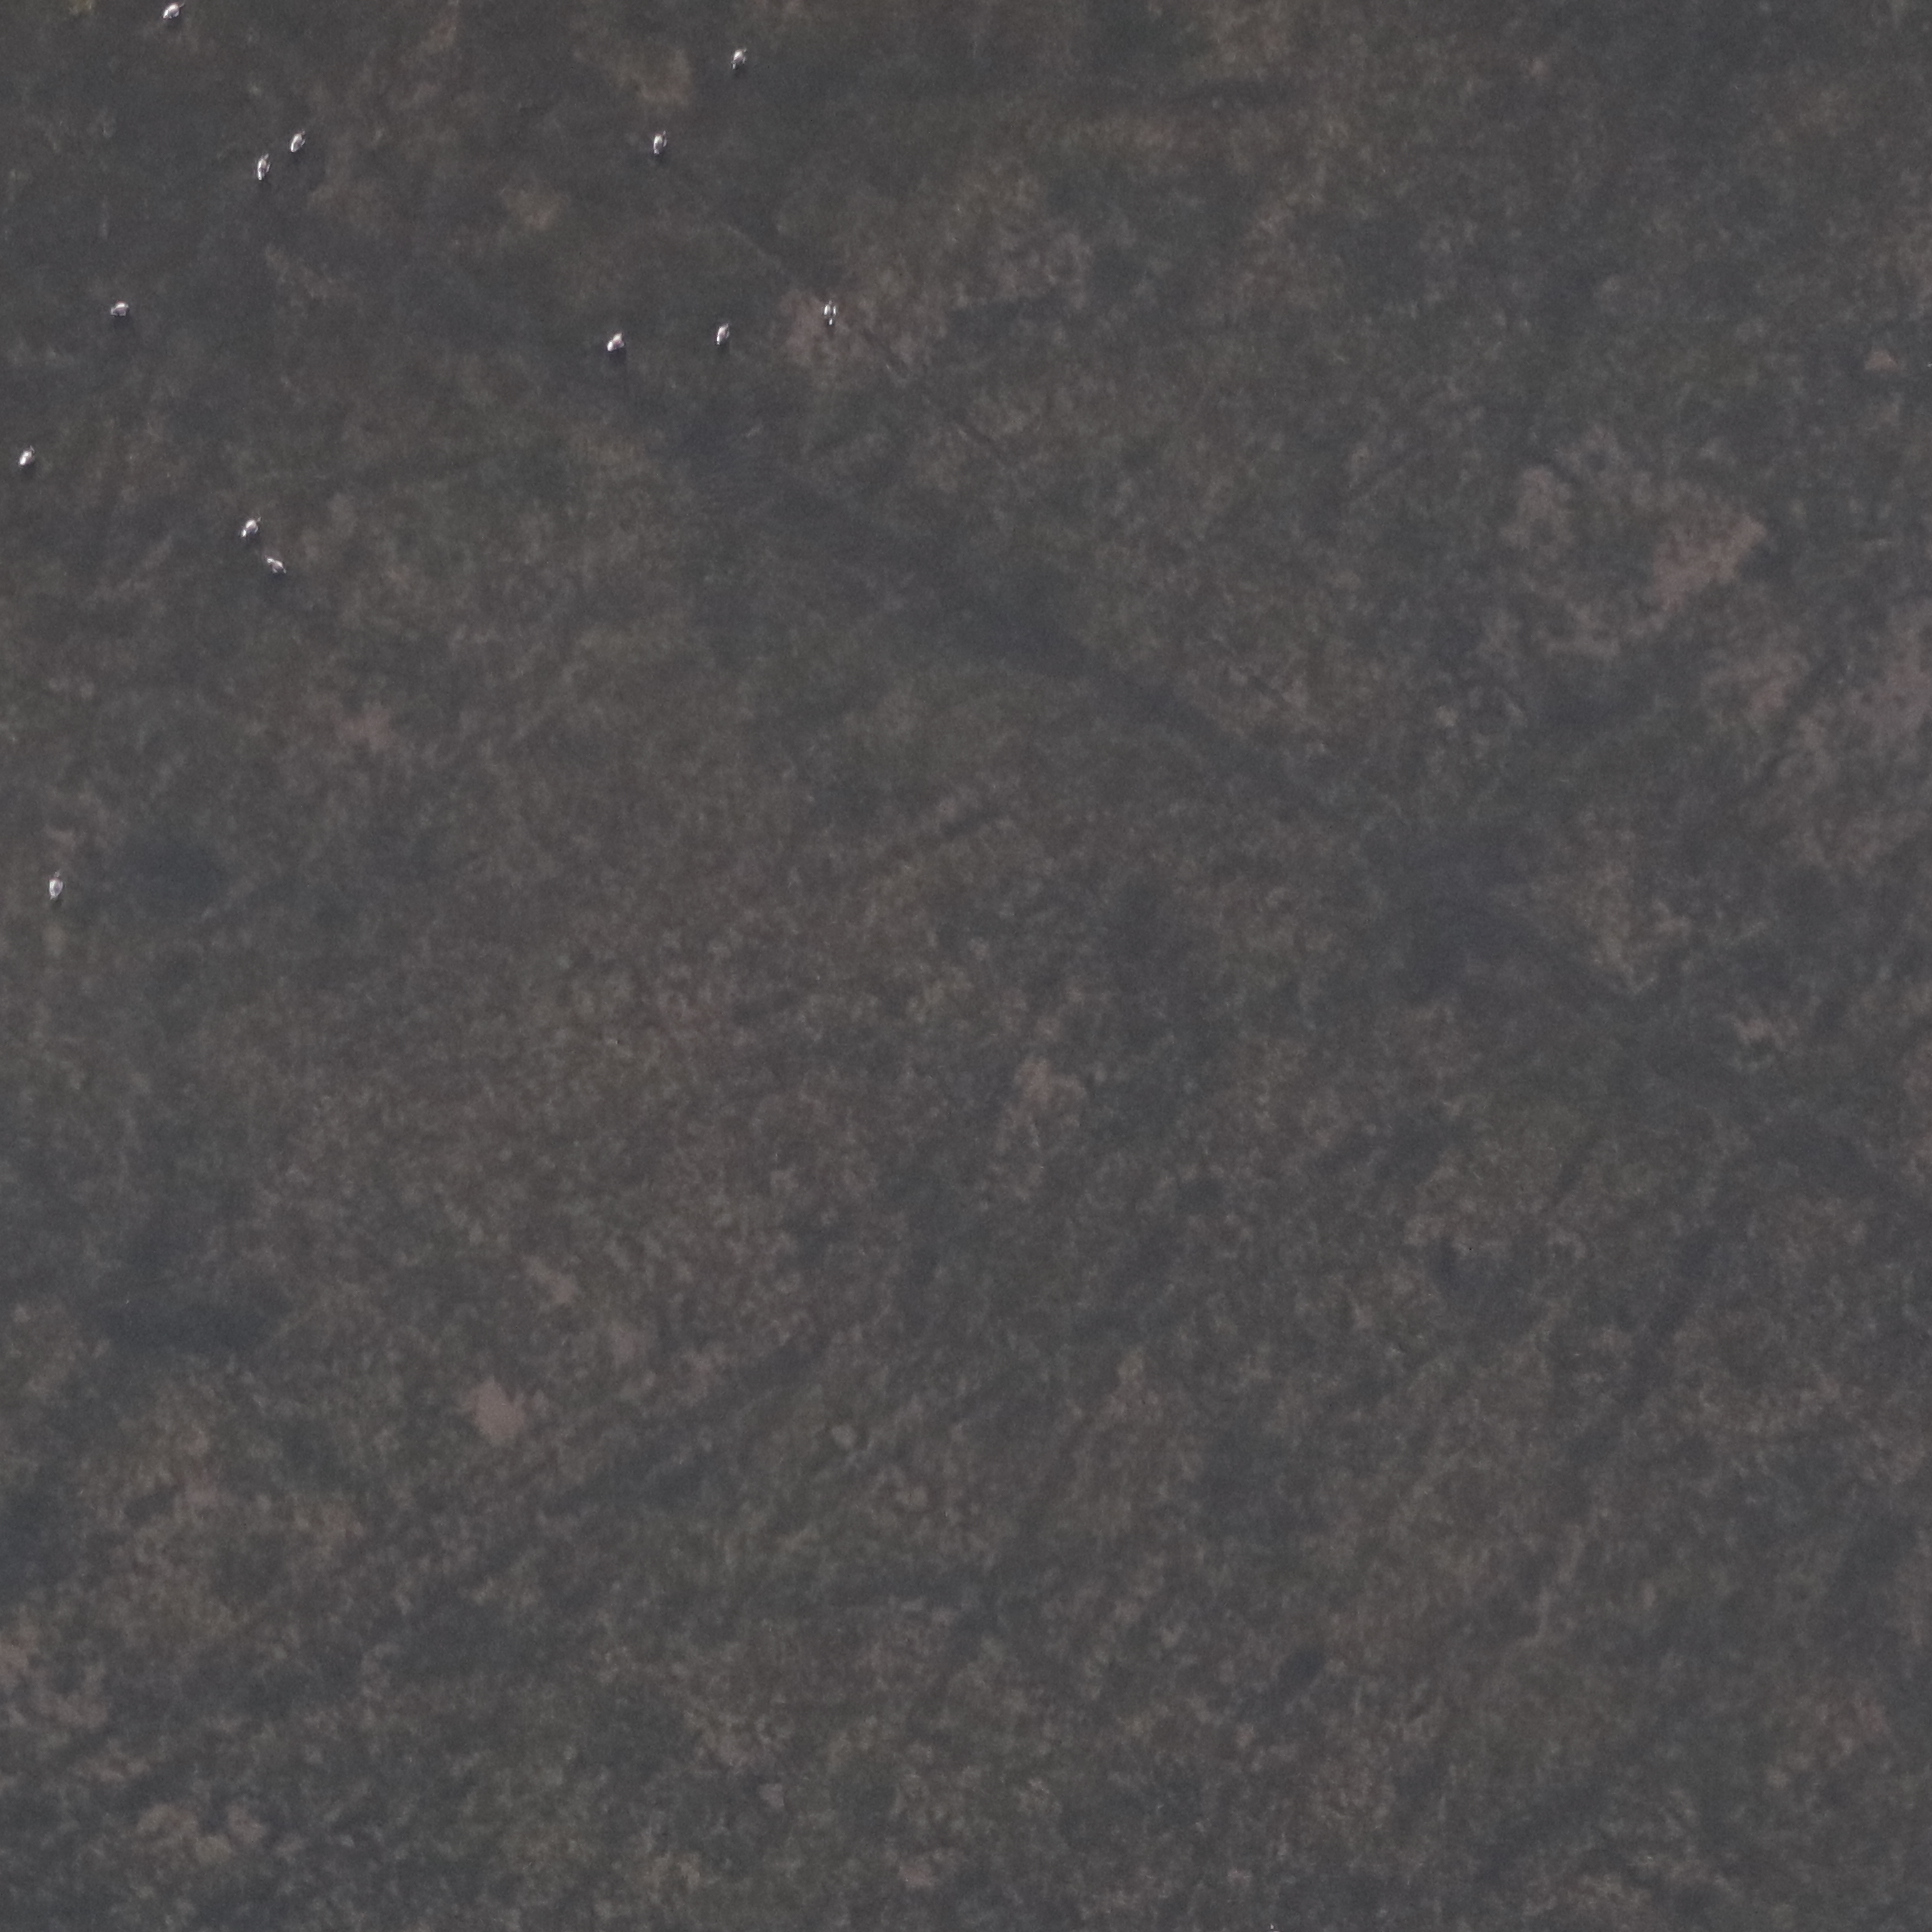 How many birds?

13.